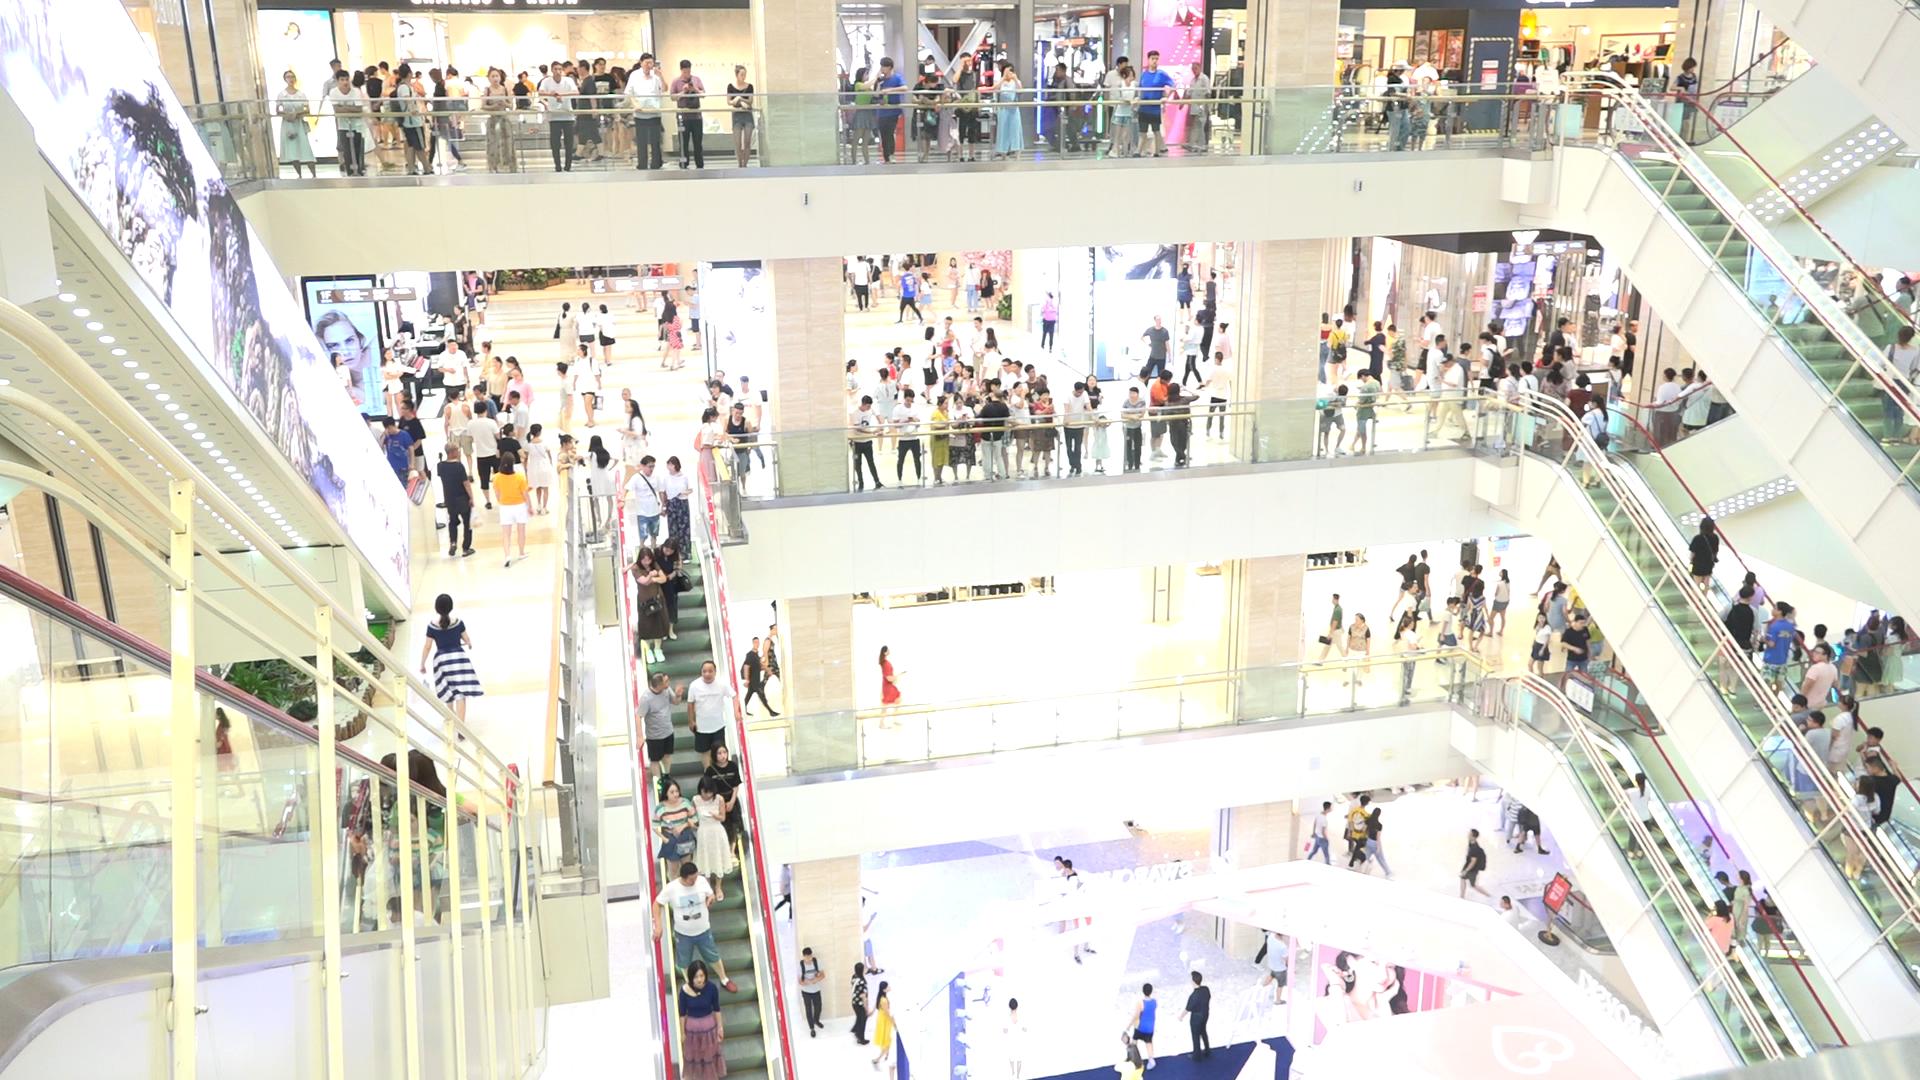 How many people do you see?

270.